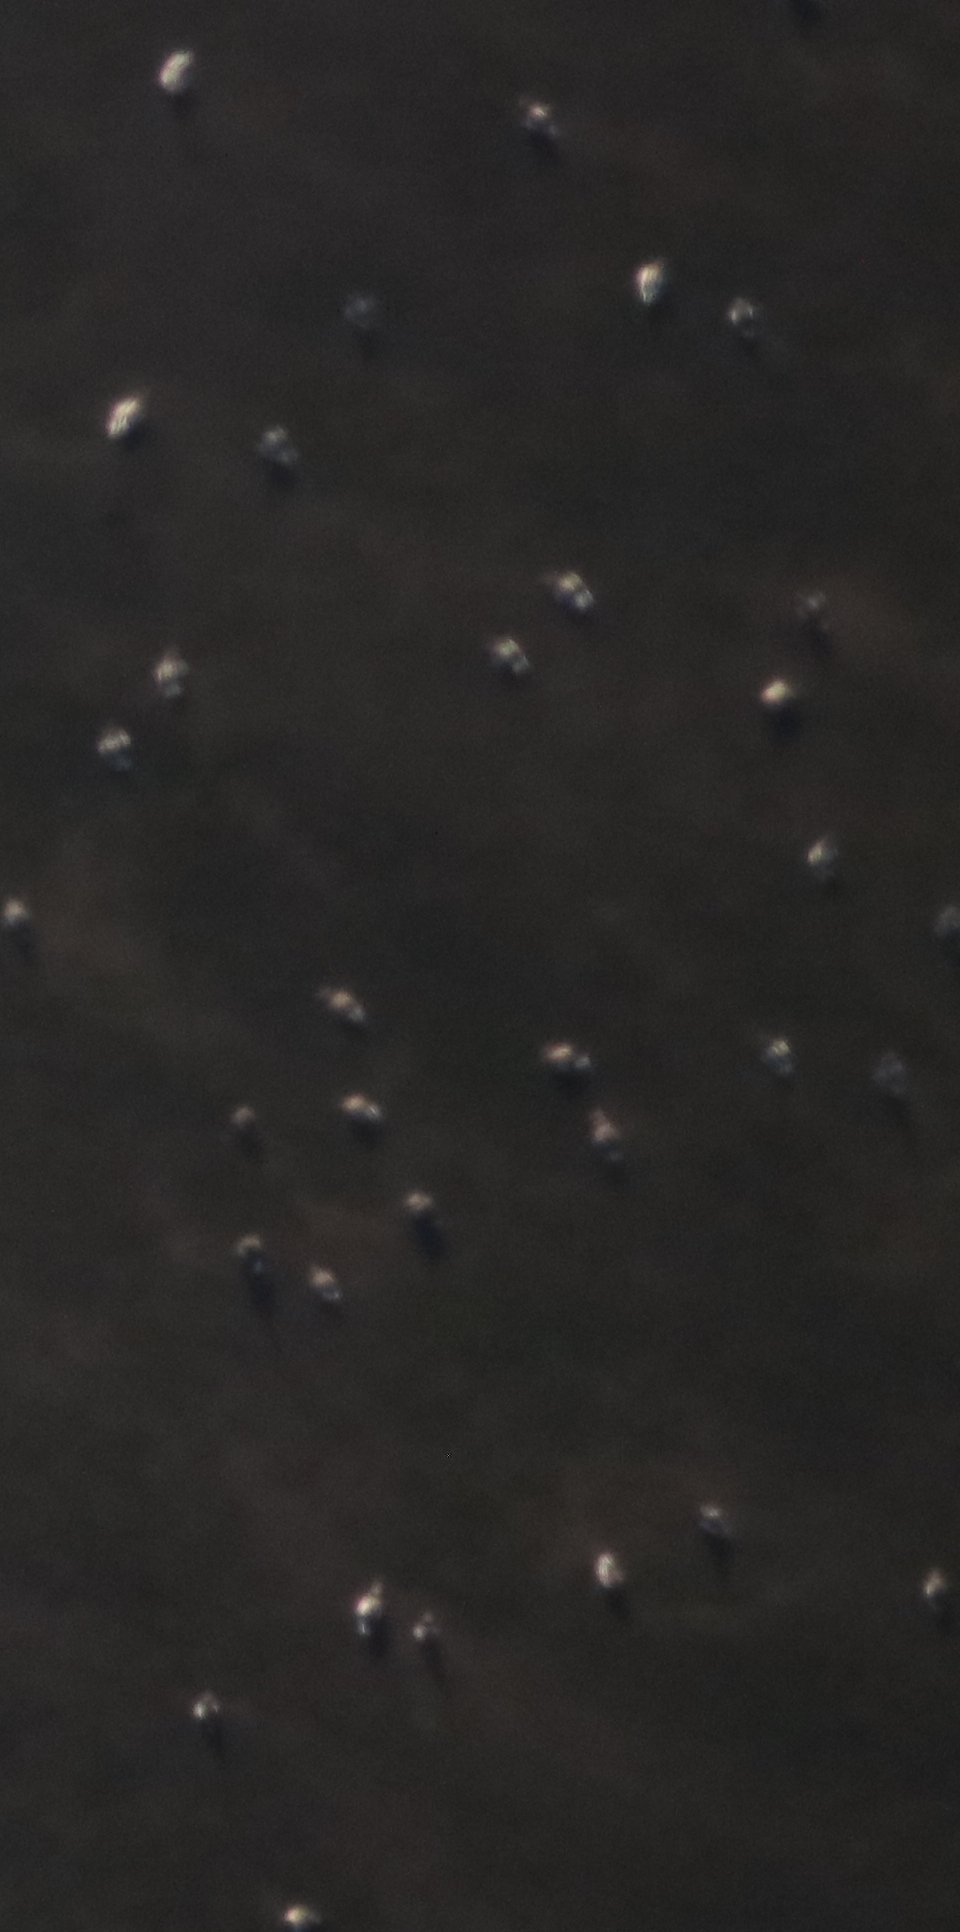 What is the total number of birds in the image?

30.